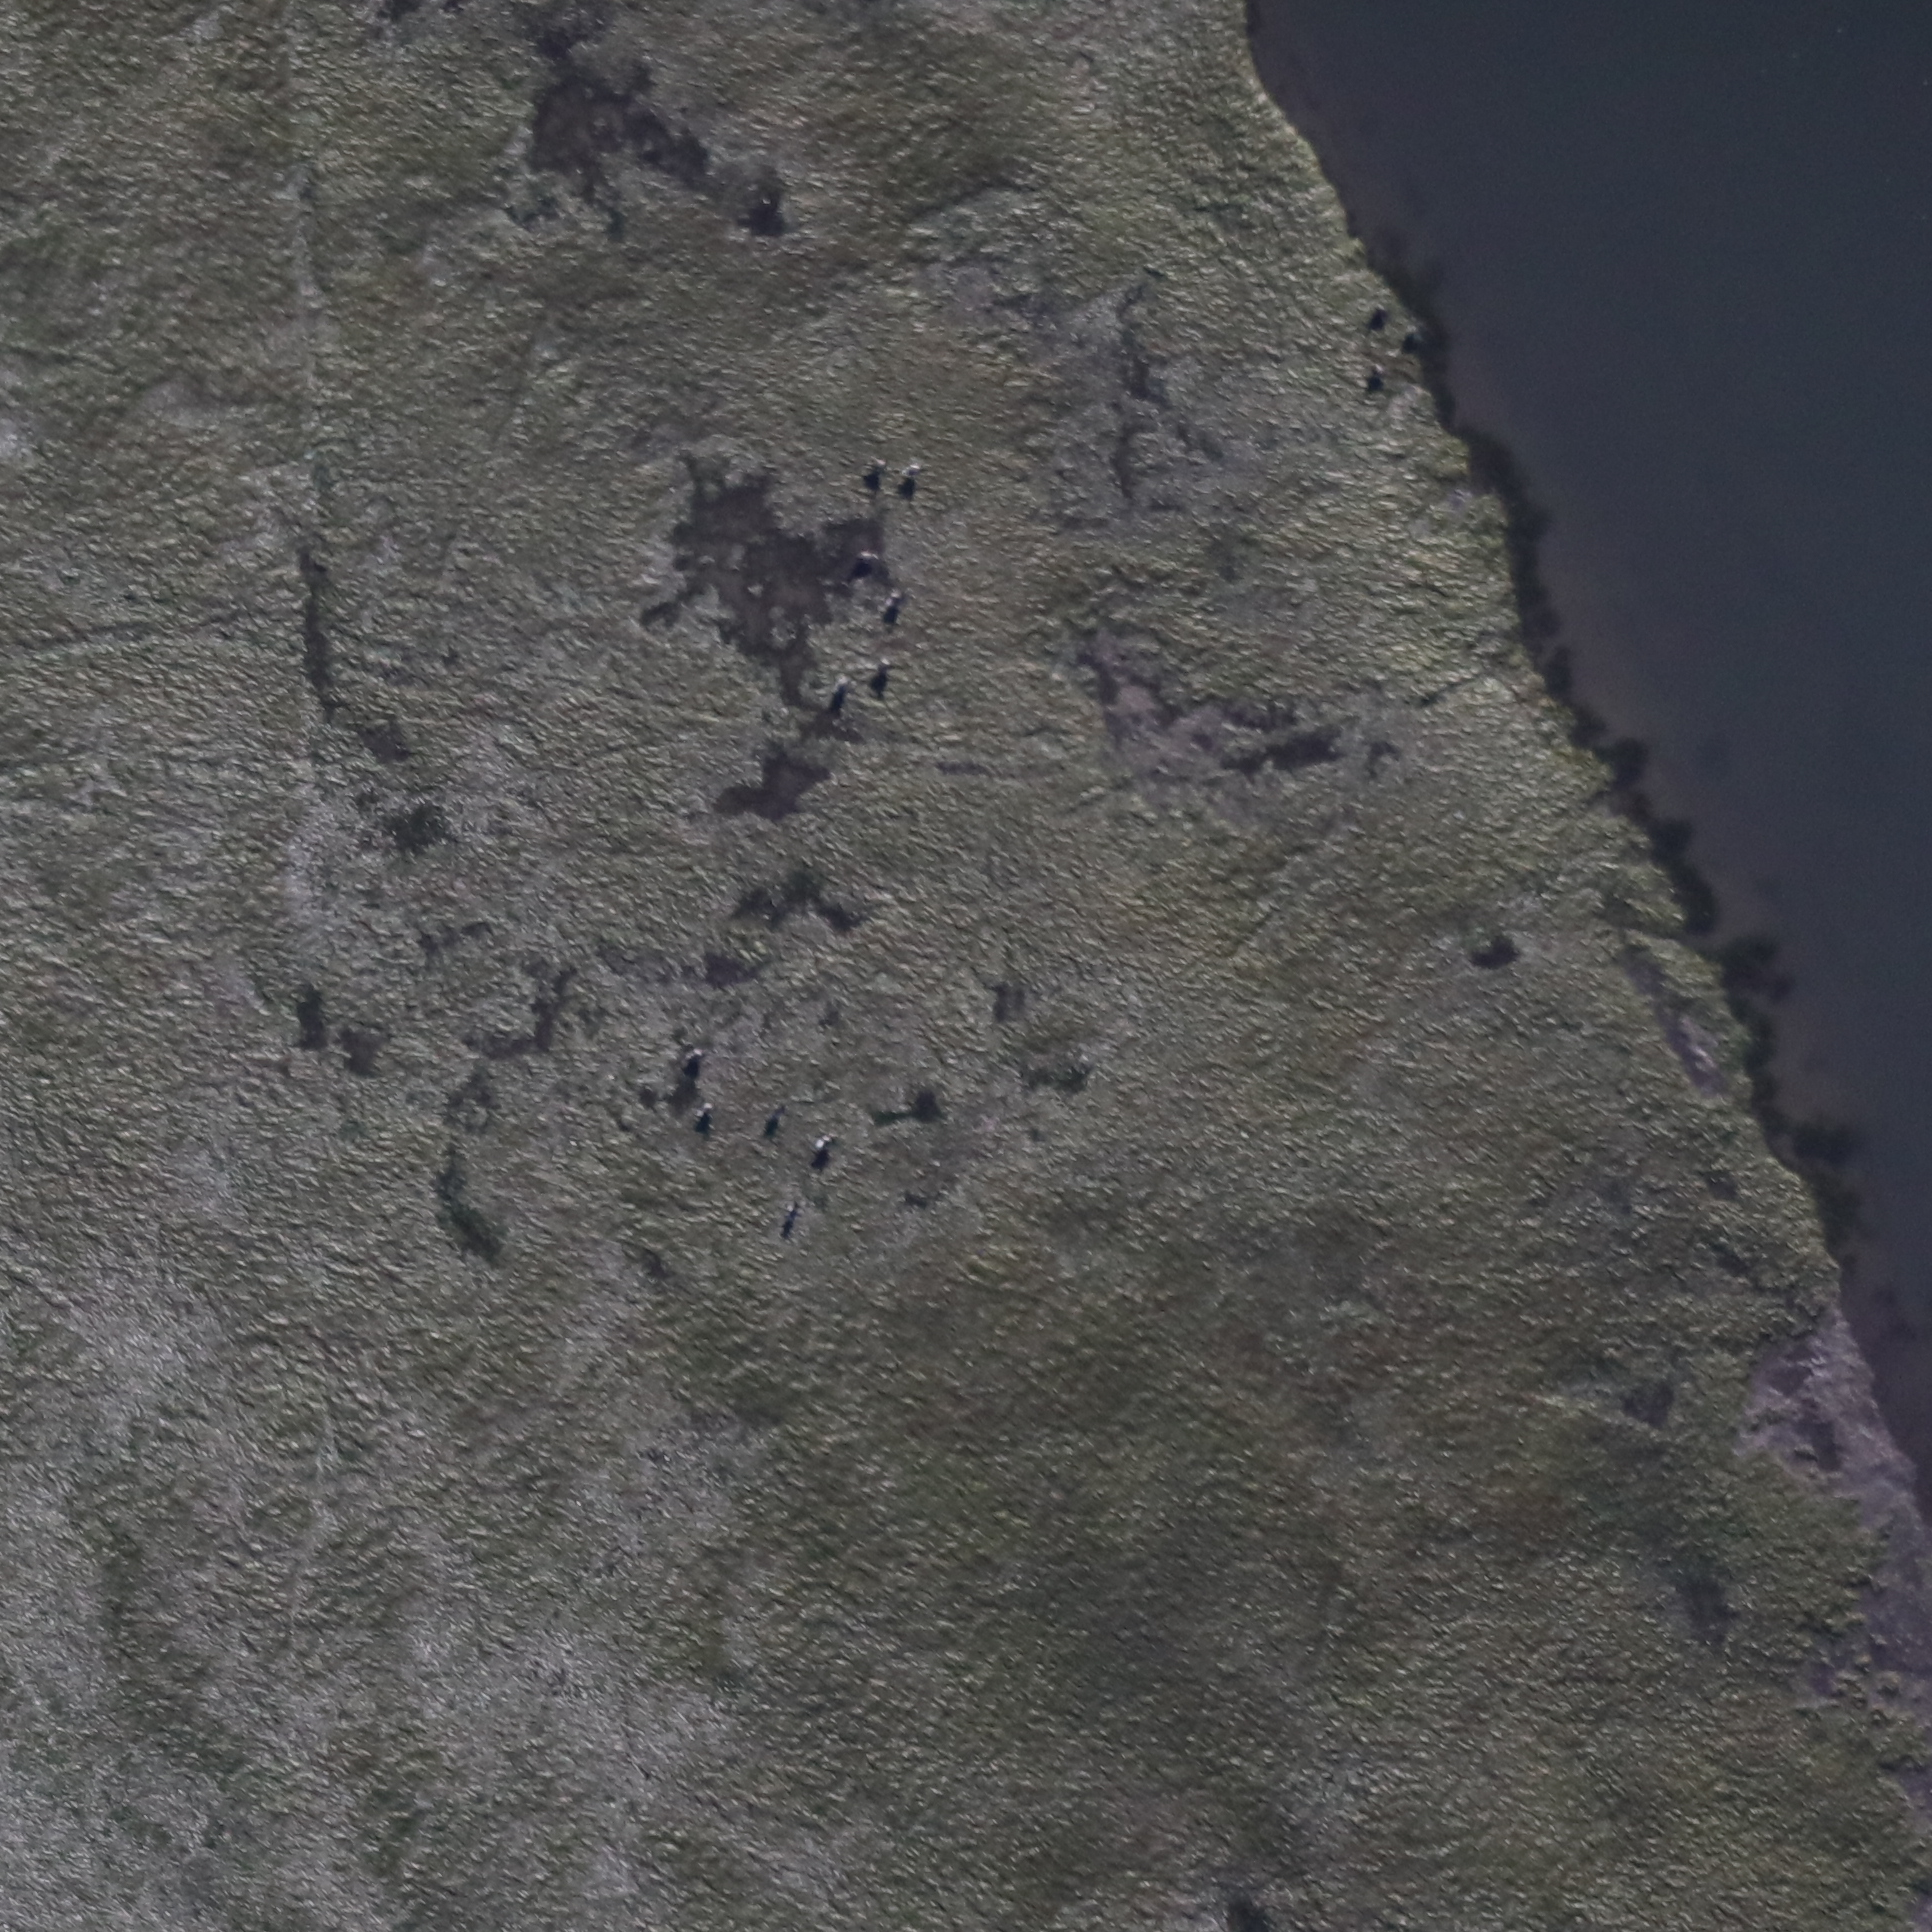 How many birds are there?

14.